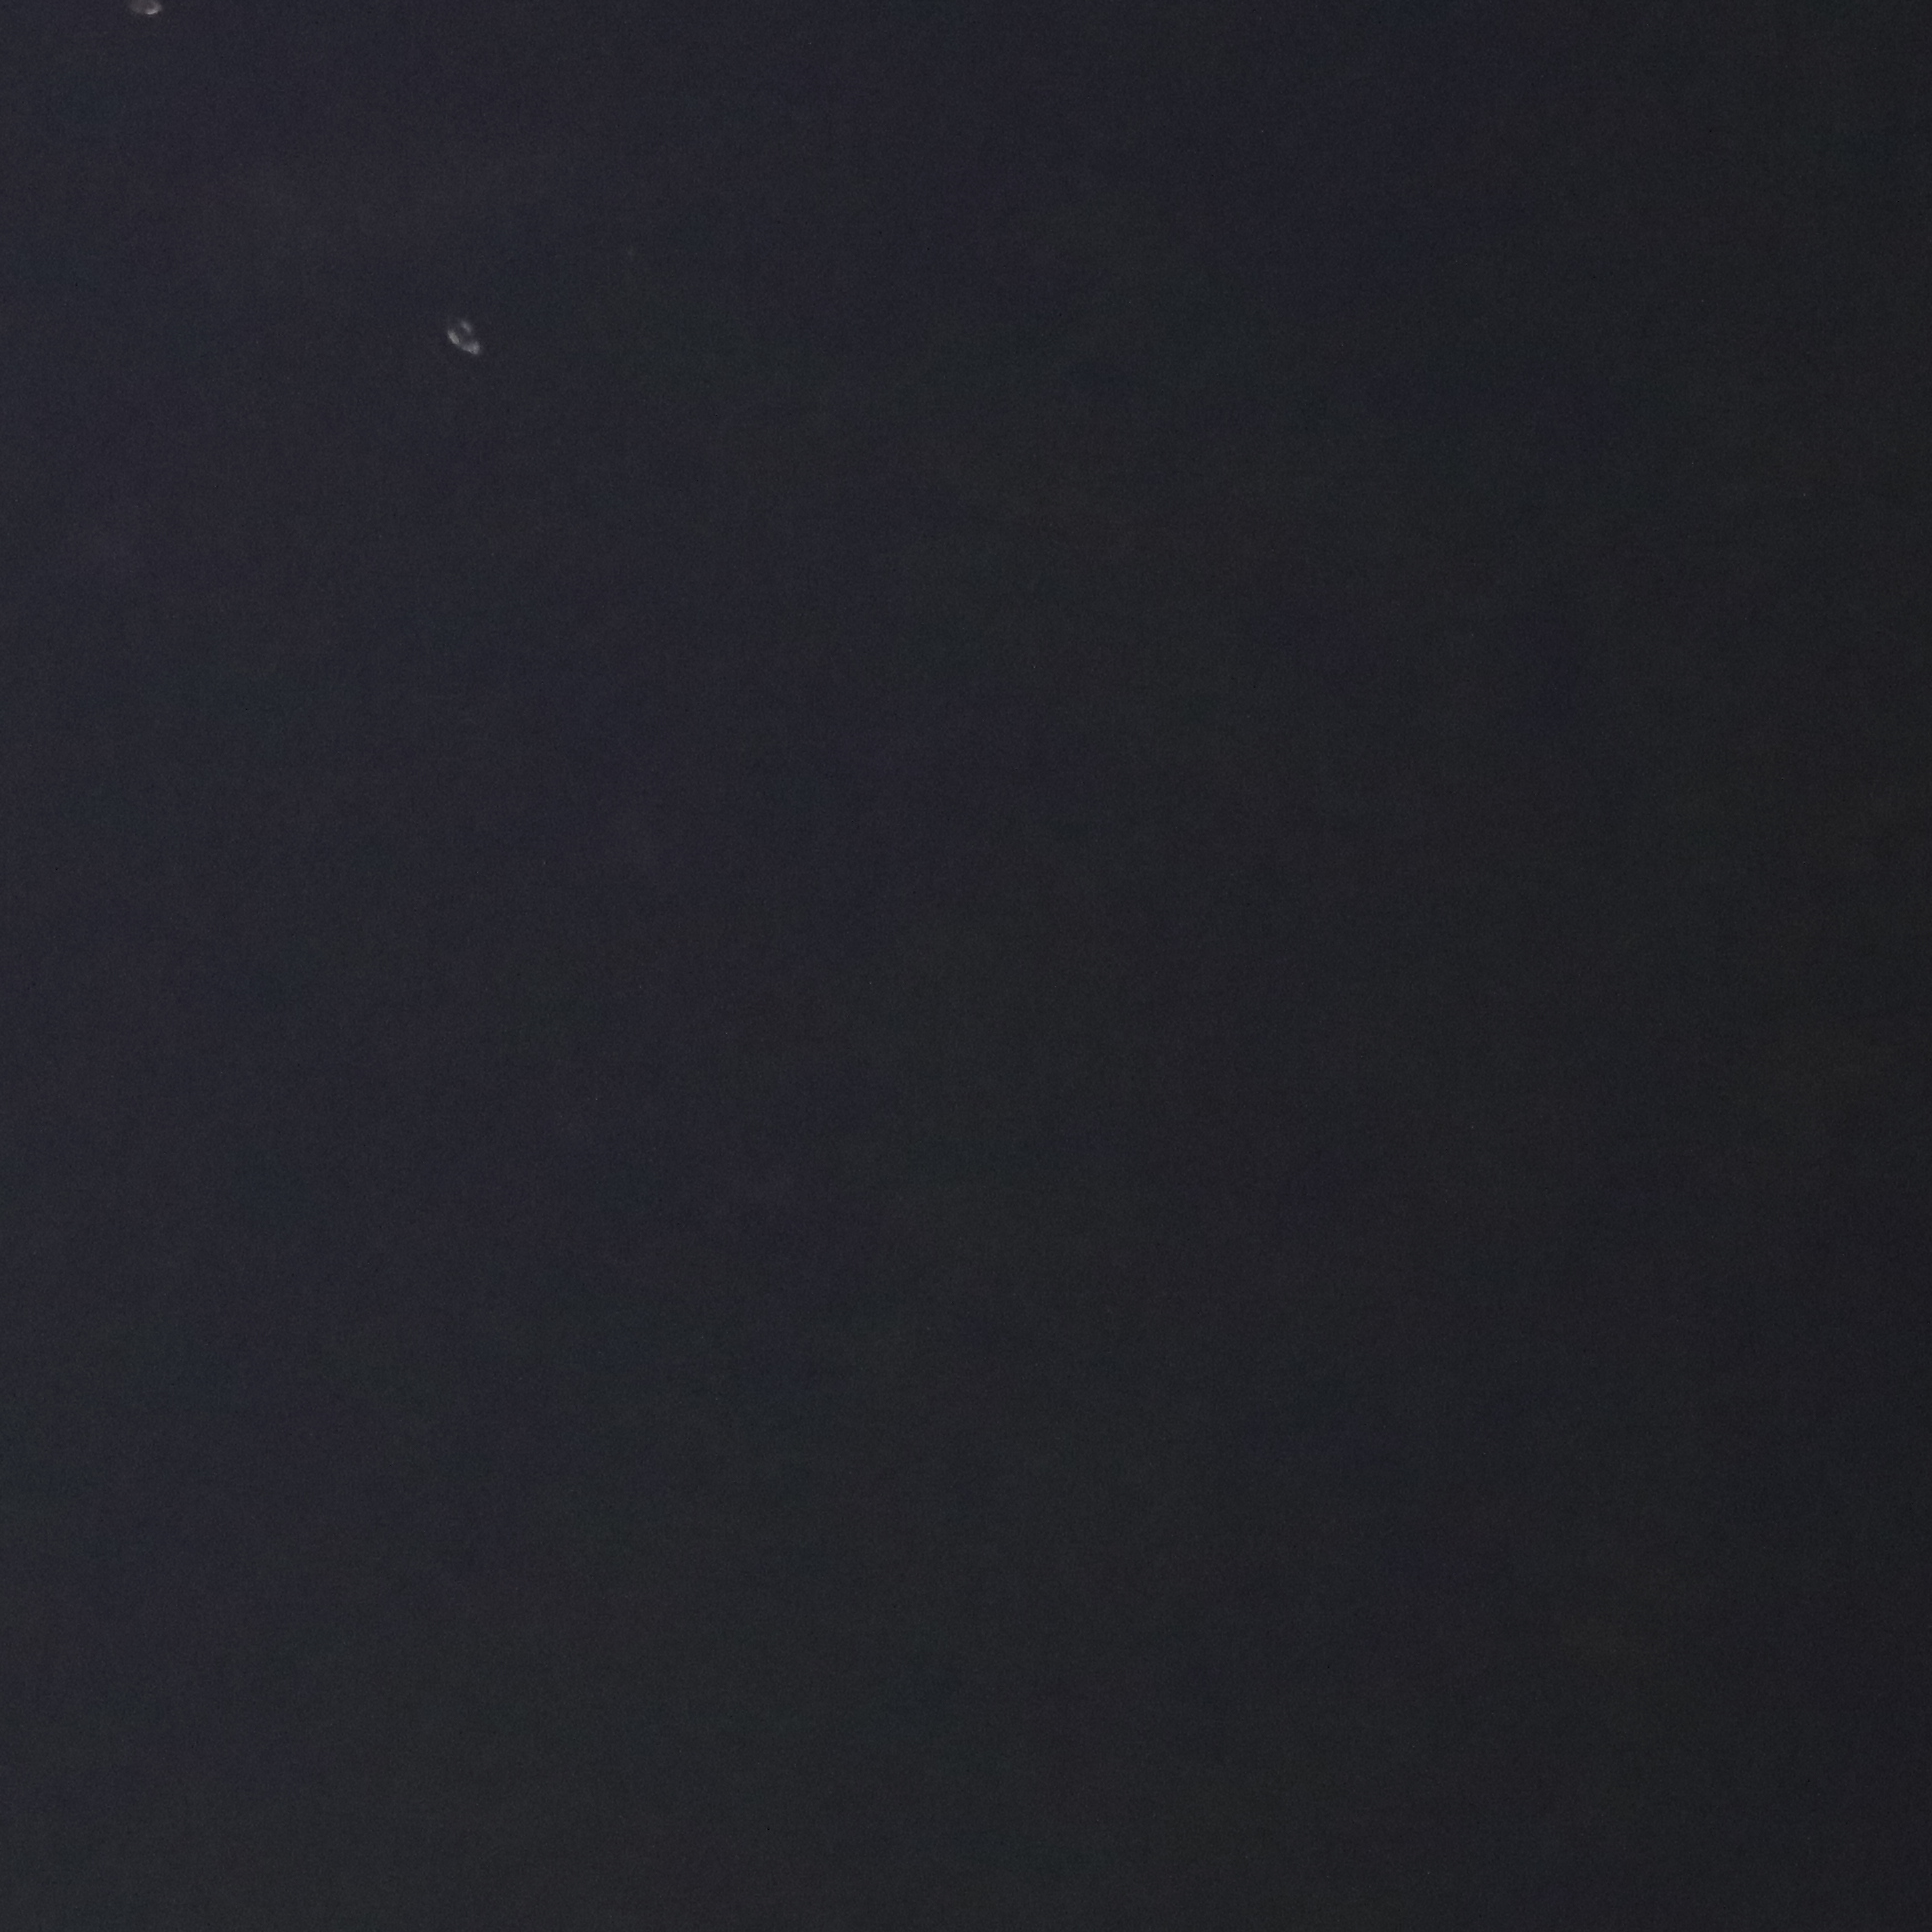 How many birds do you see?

2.